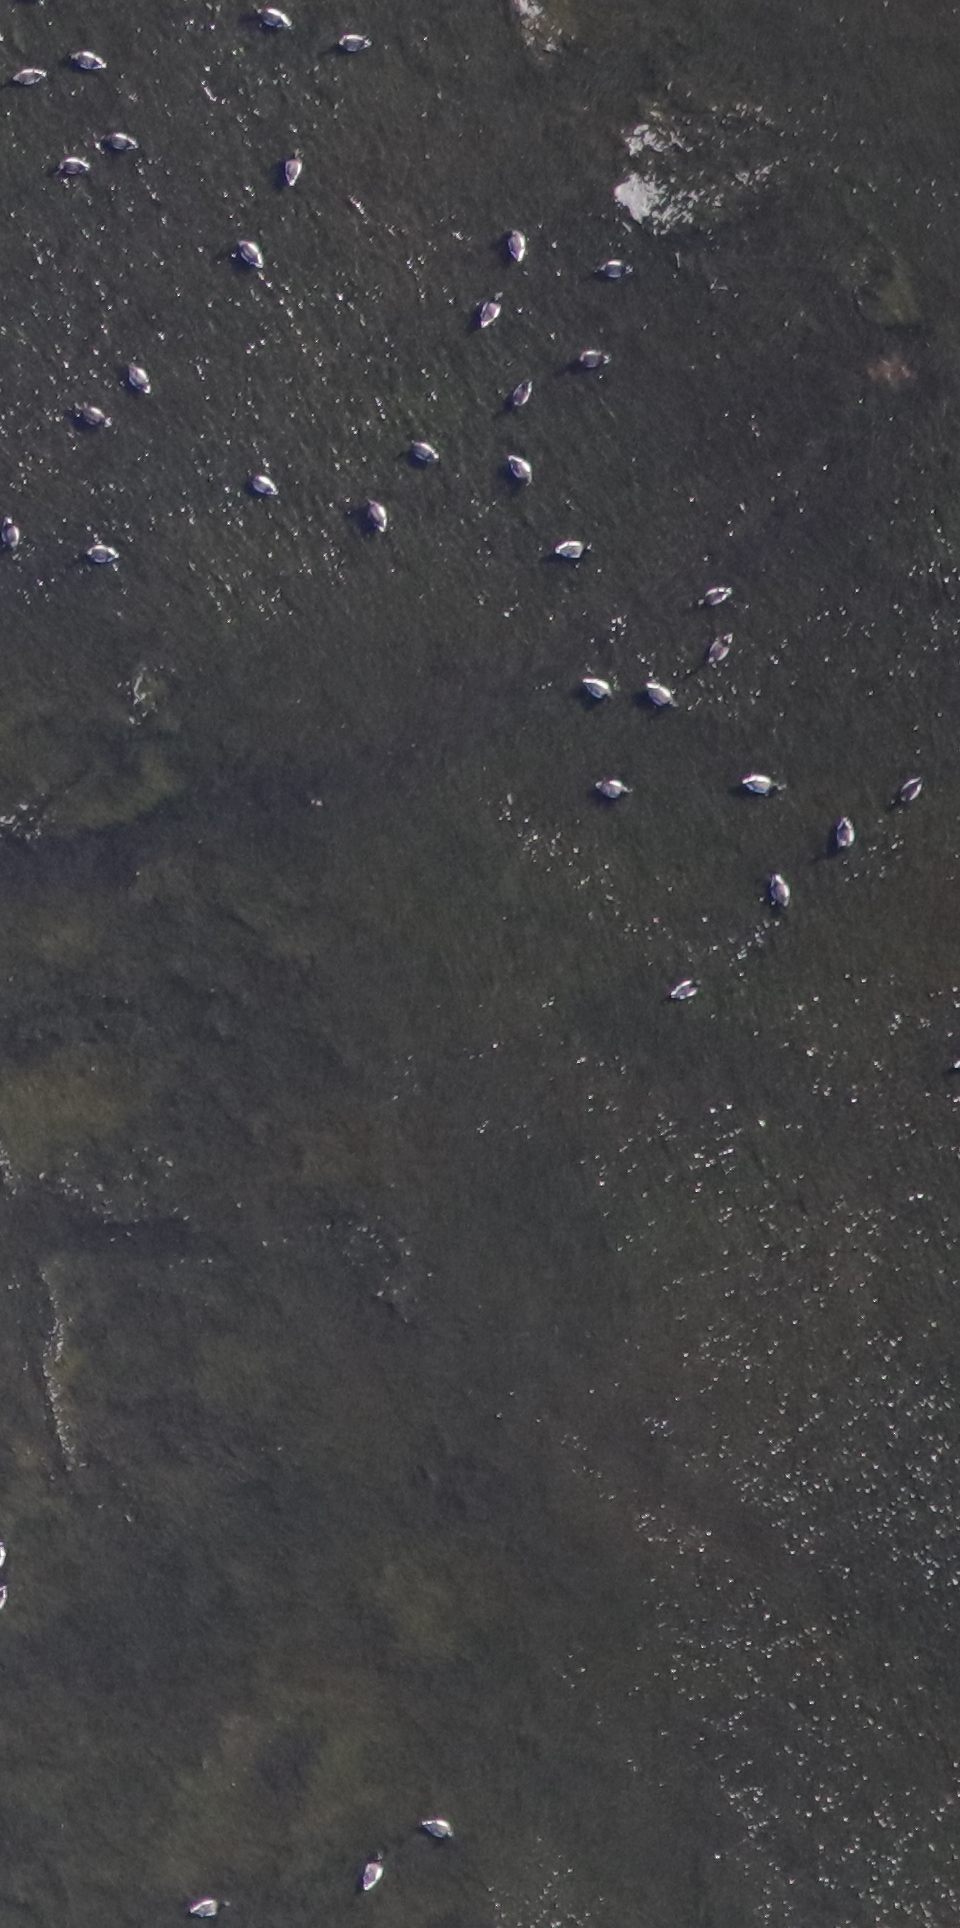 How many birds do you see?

35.